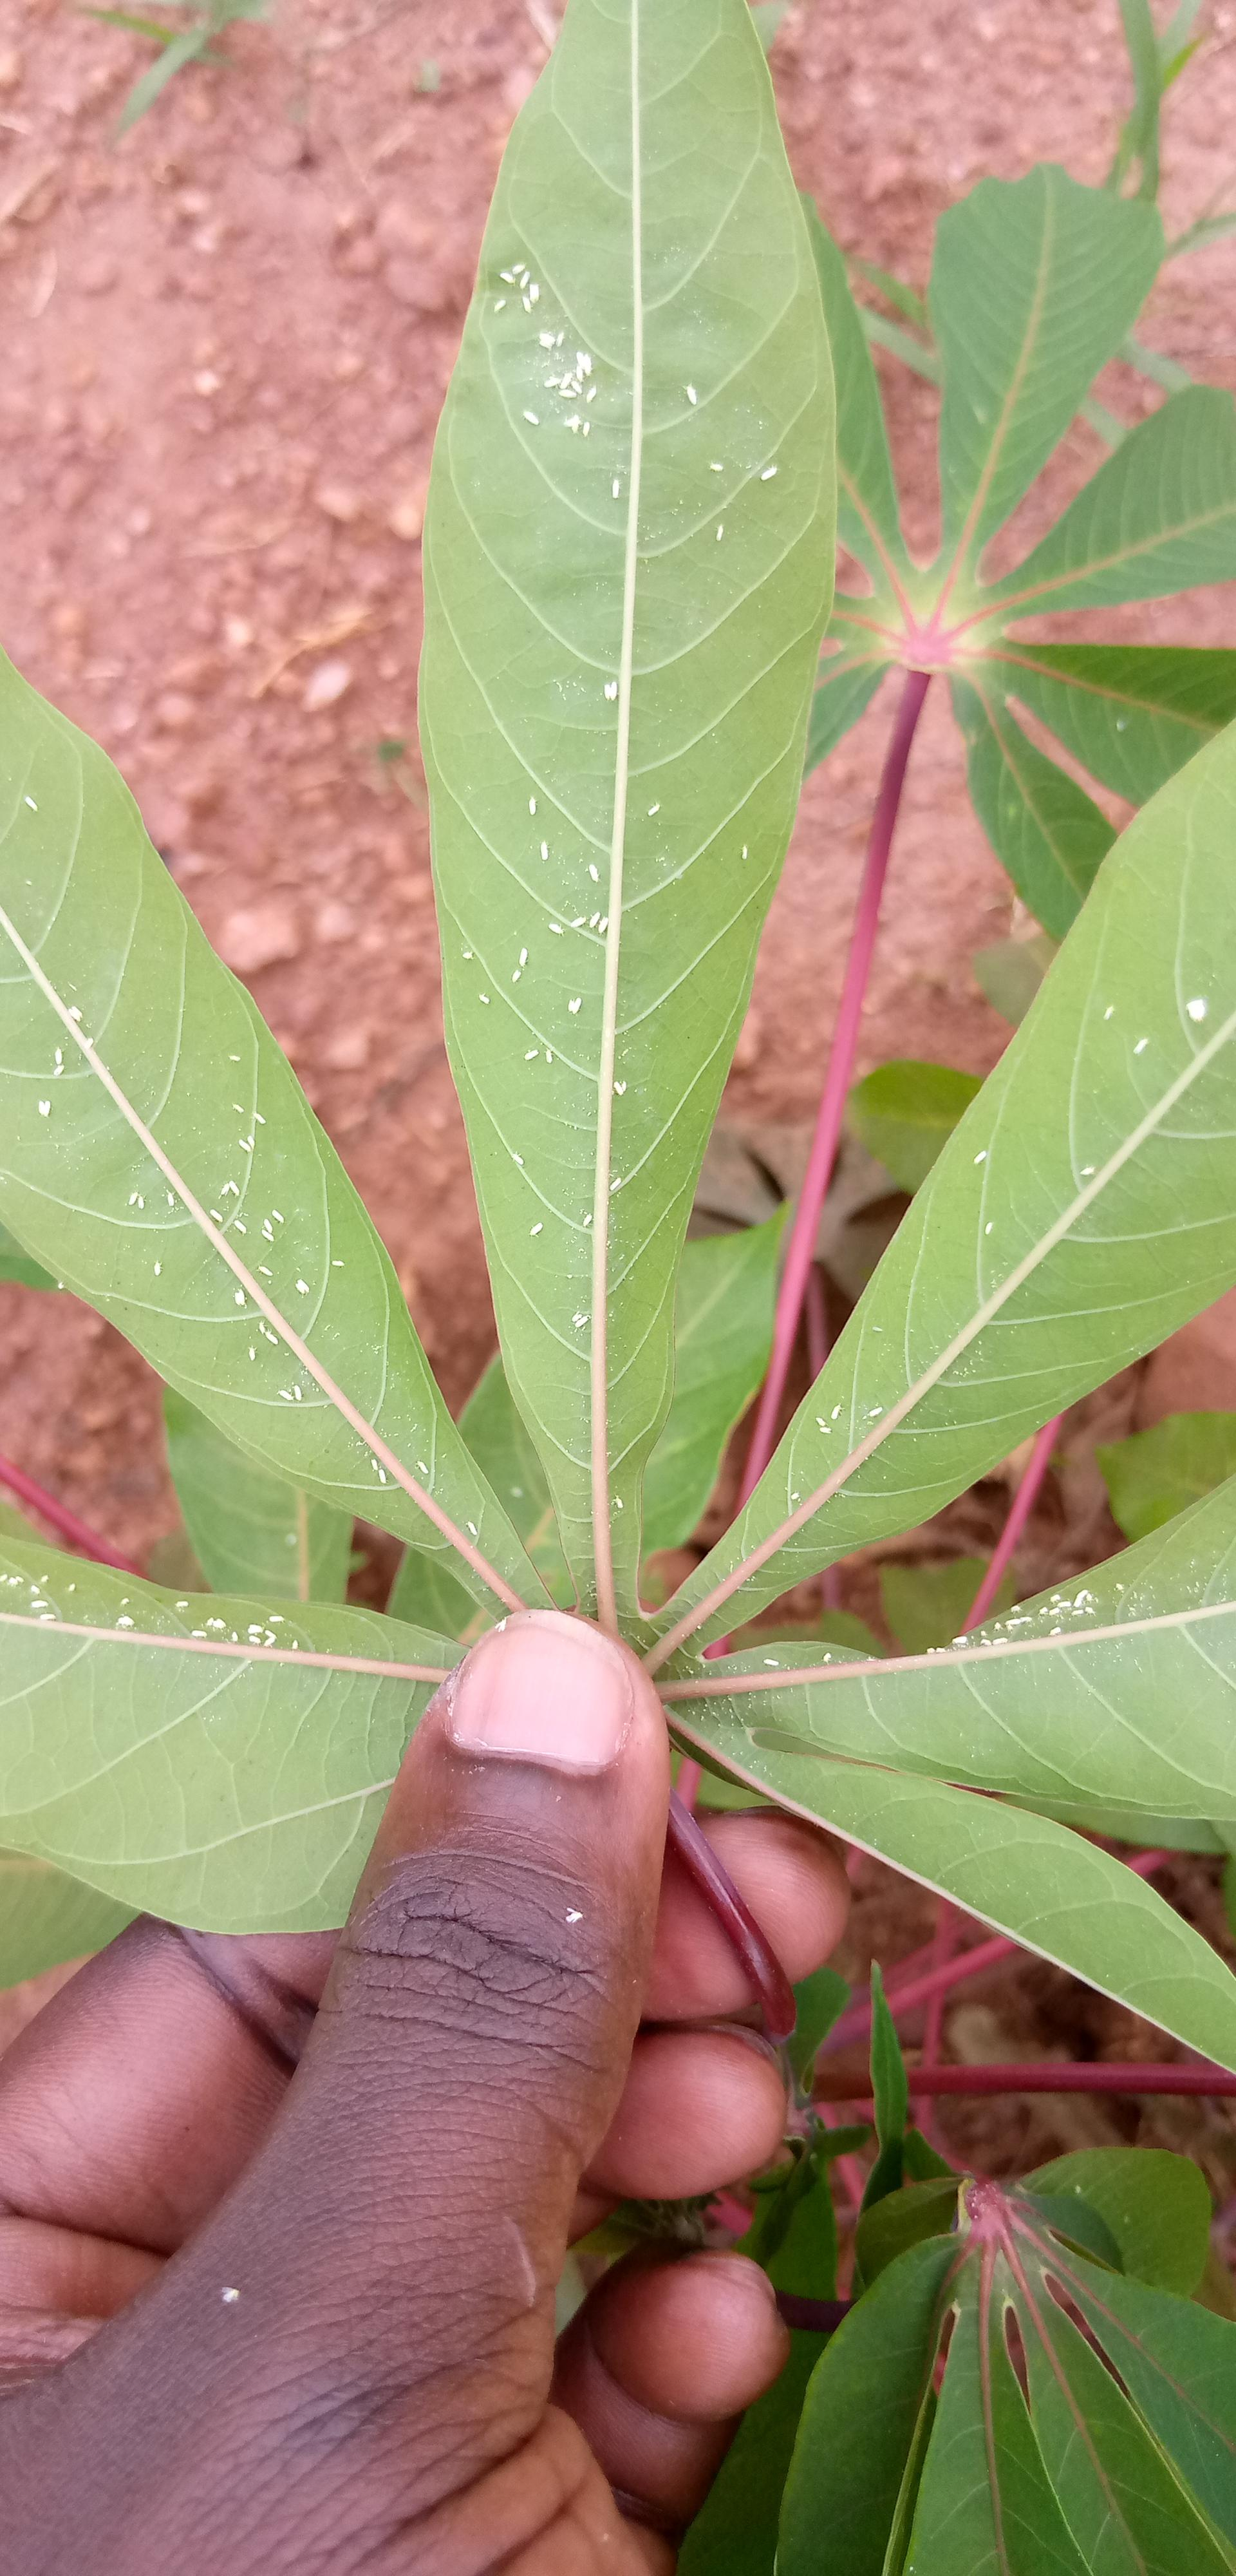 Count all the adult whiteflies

156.